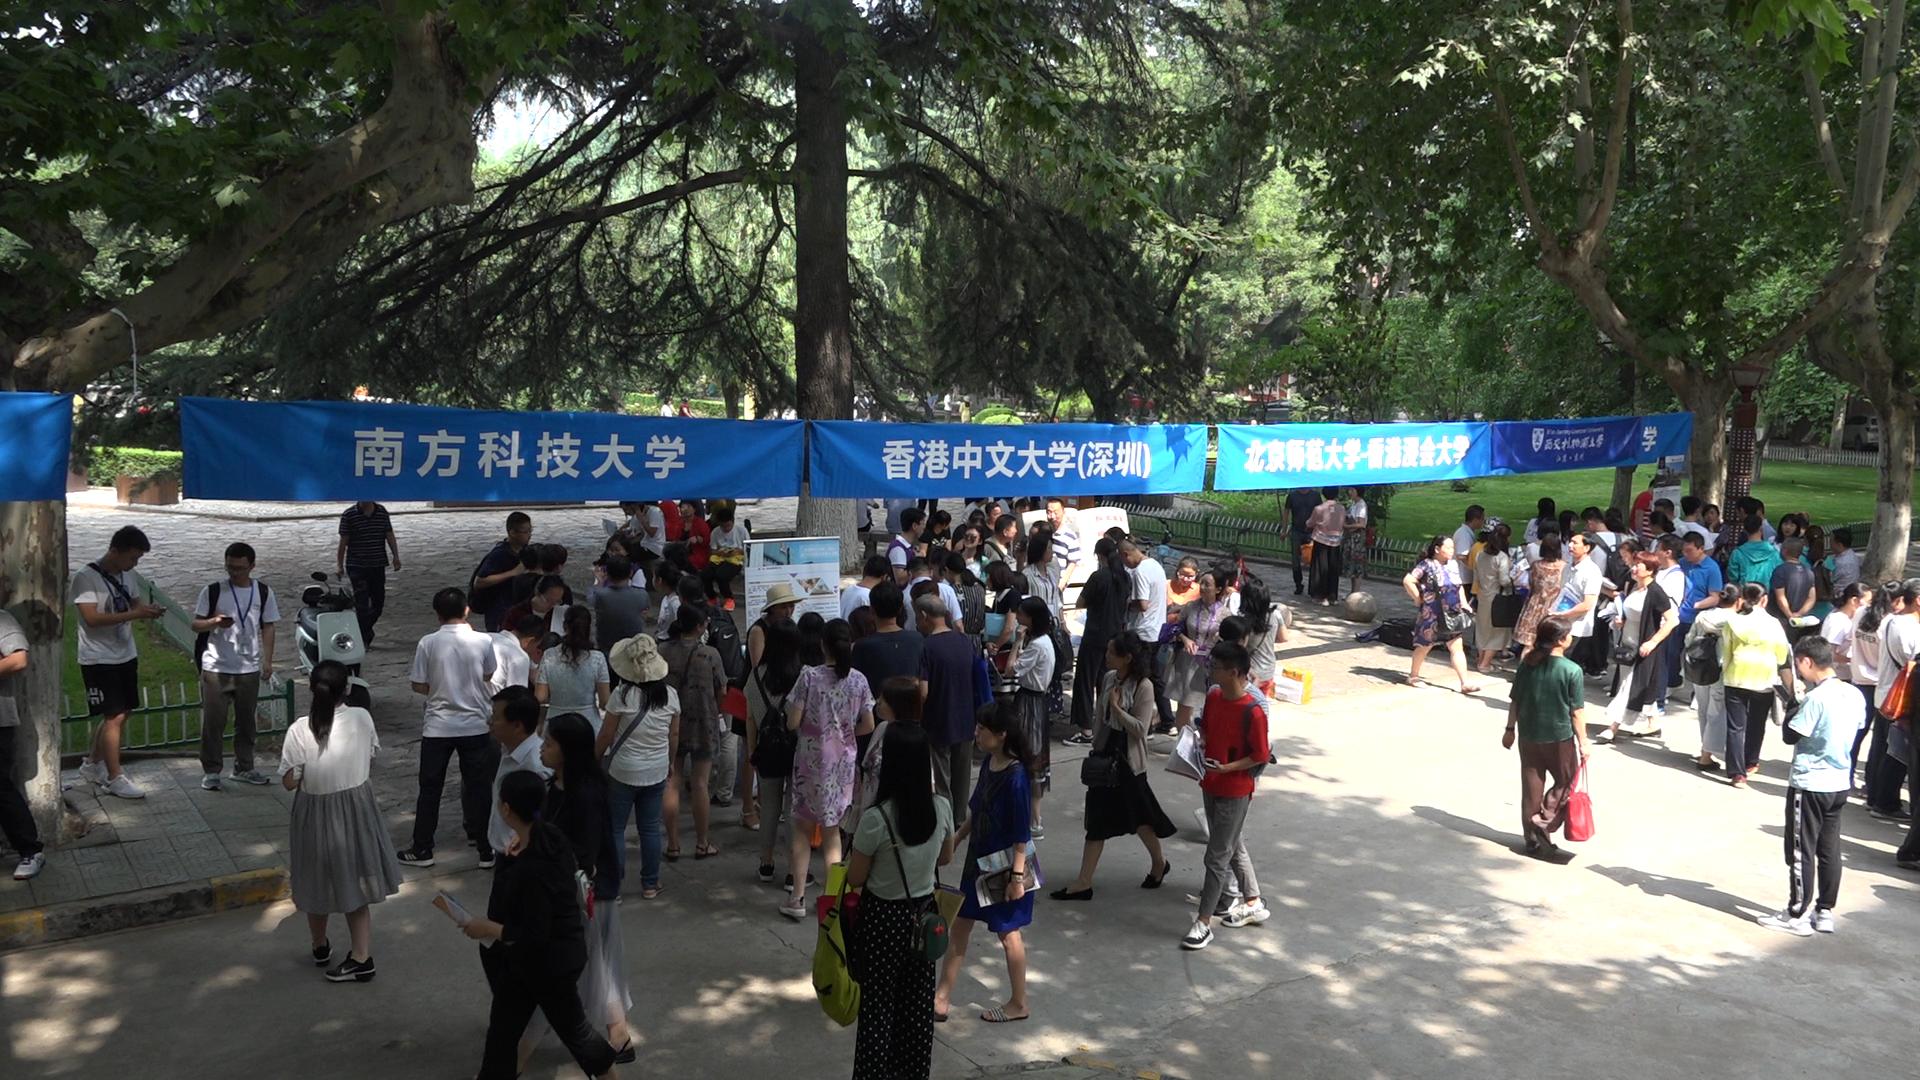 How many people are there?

98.